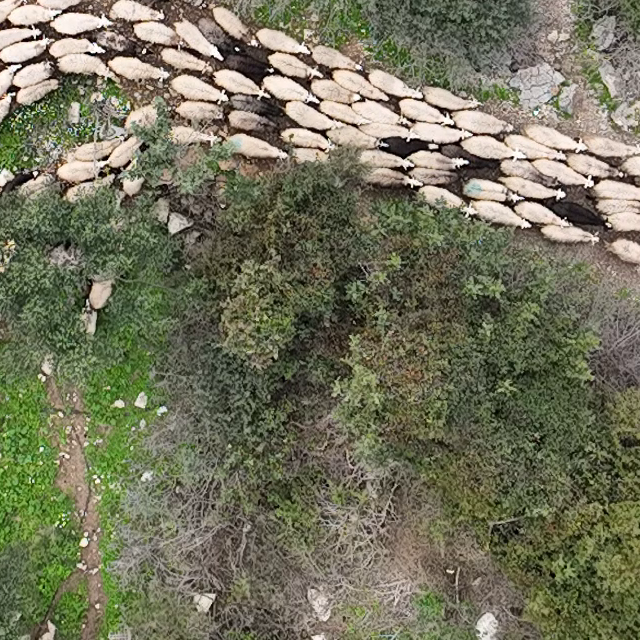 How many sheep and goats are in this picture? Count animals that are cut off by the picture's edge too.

86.